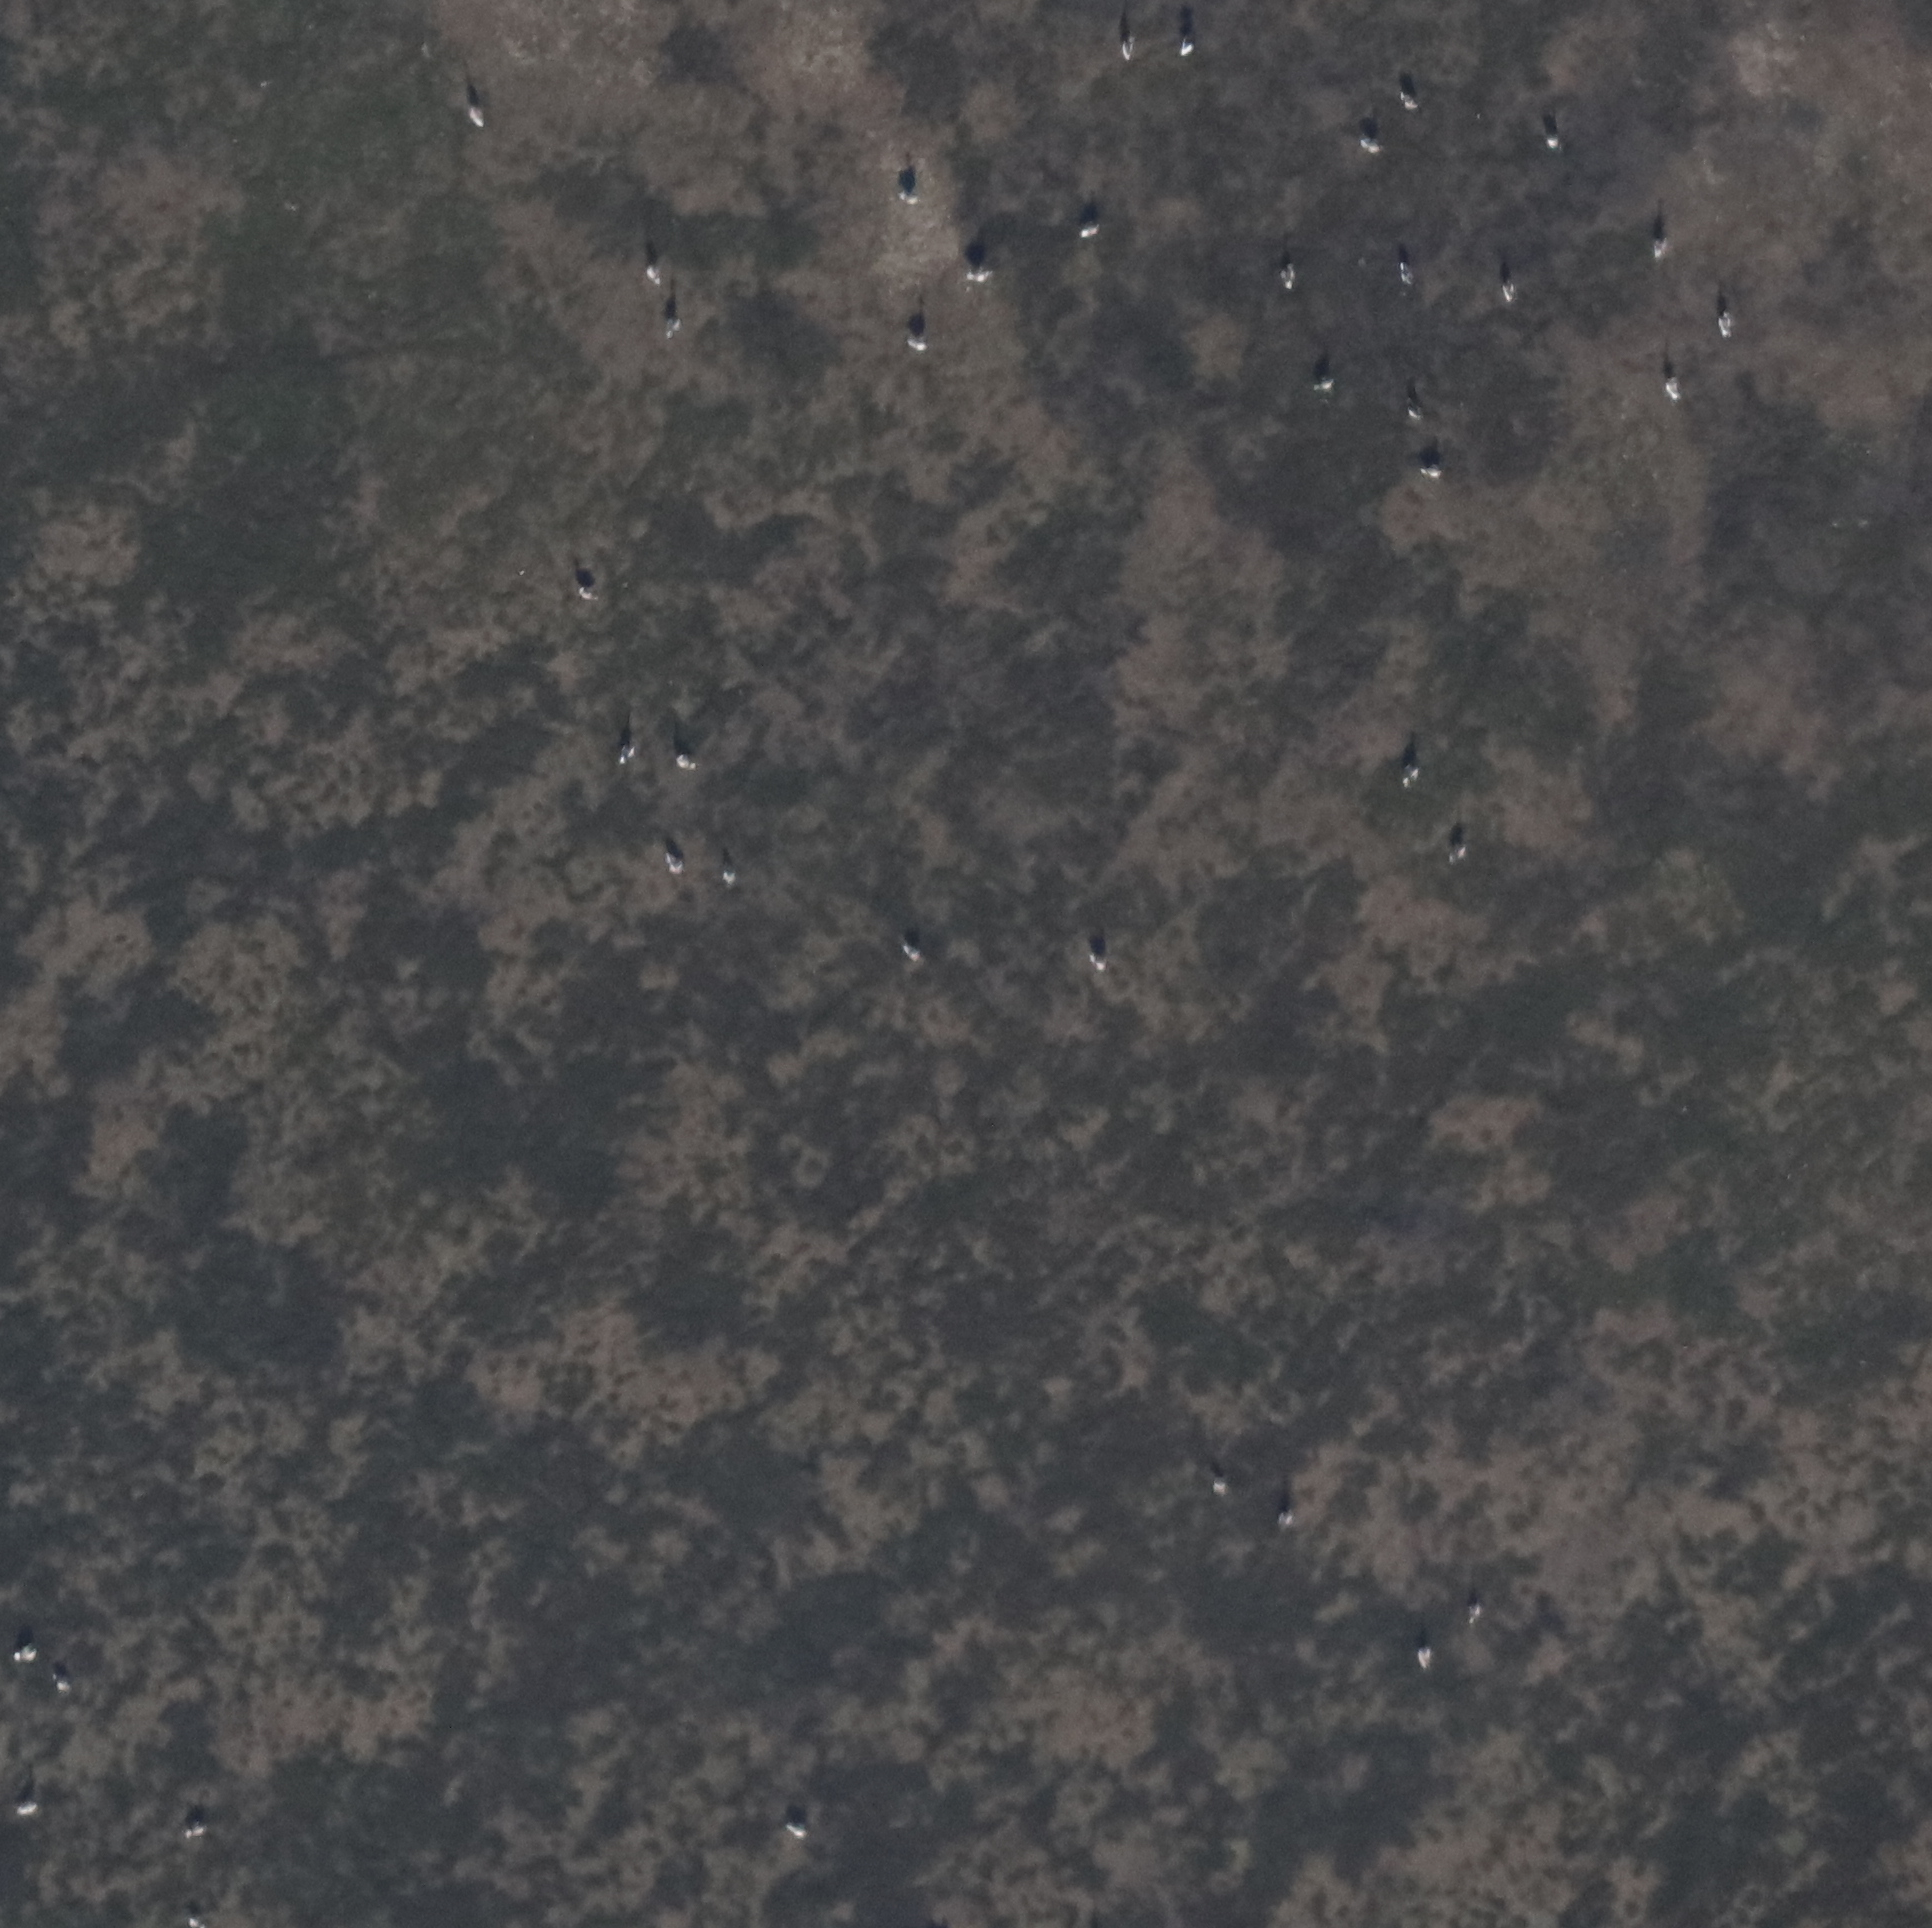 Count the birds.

40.